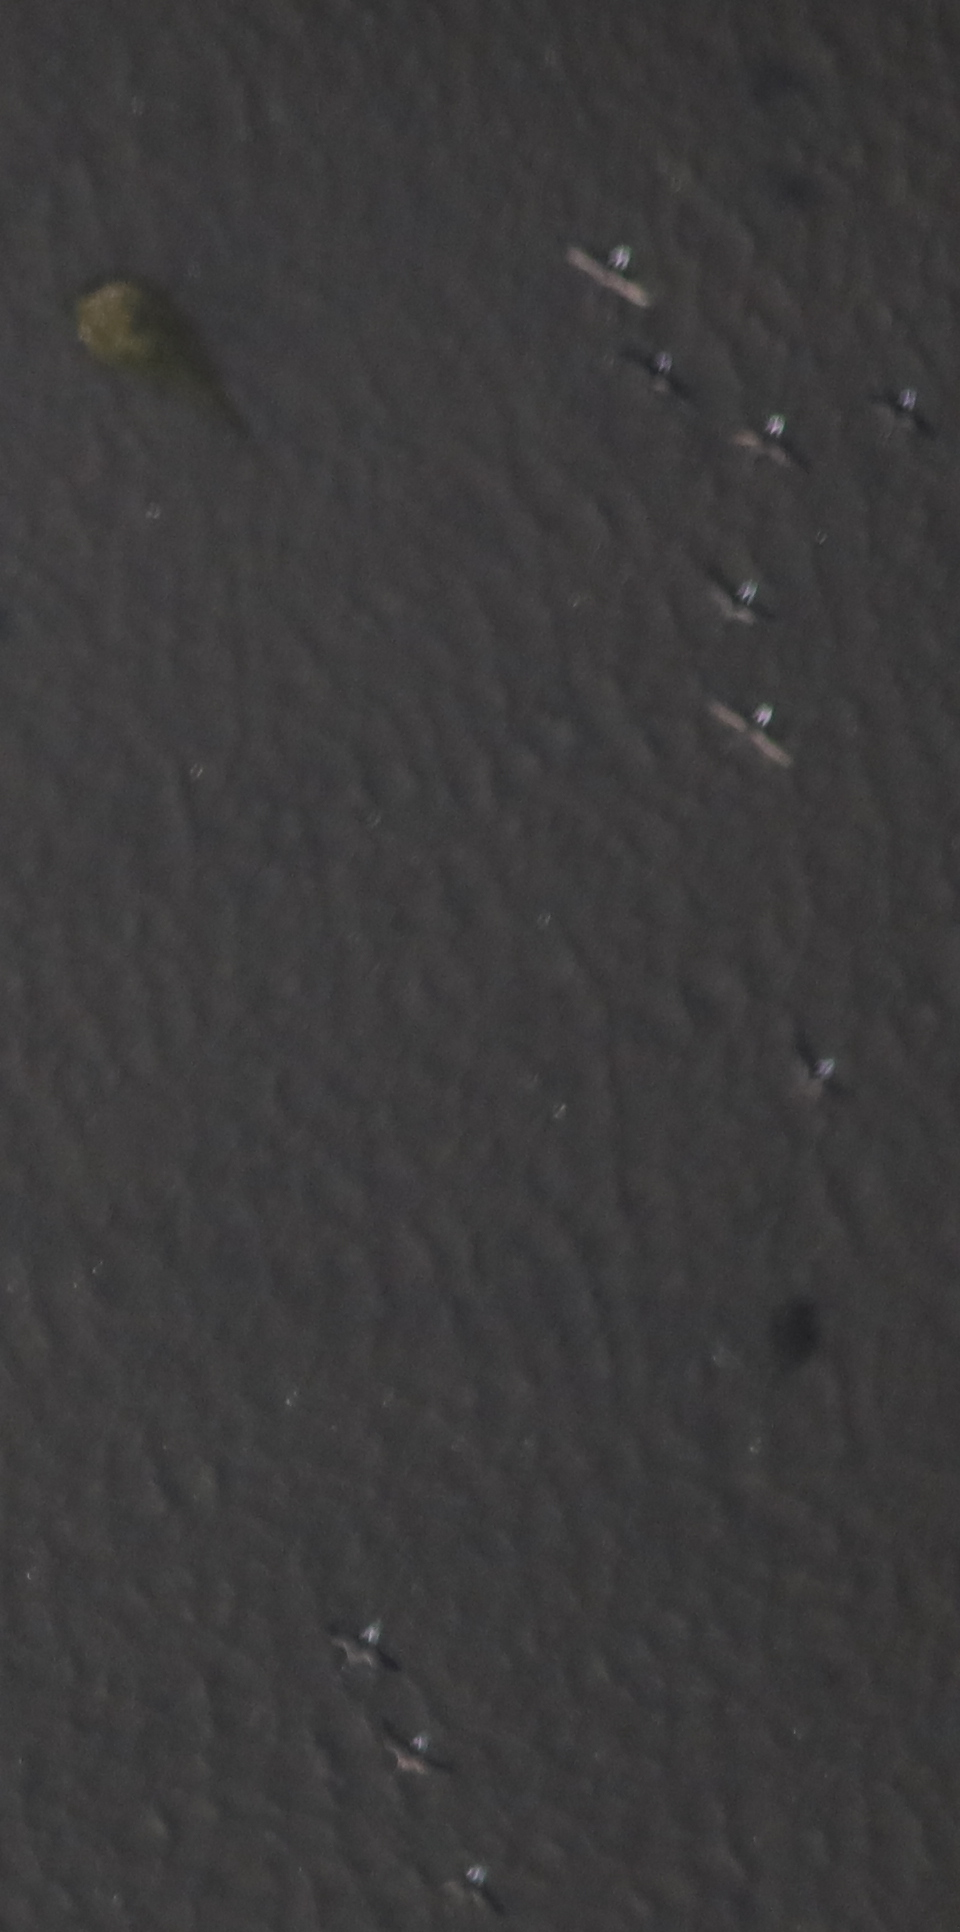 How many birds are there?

10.